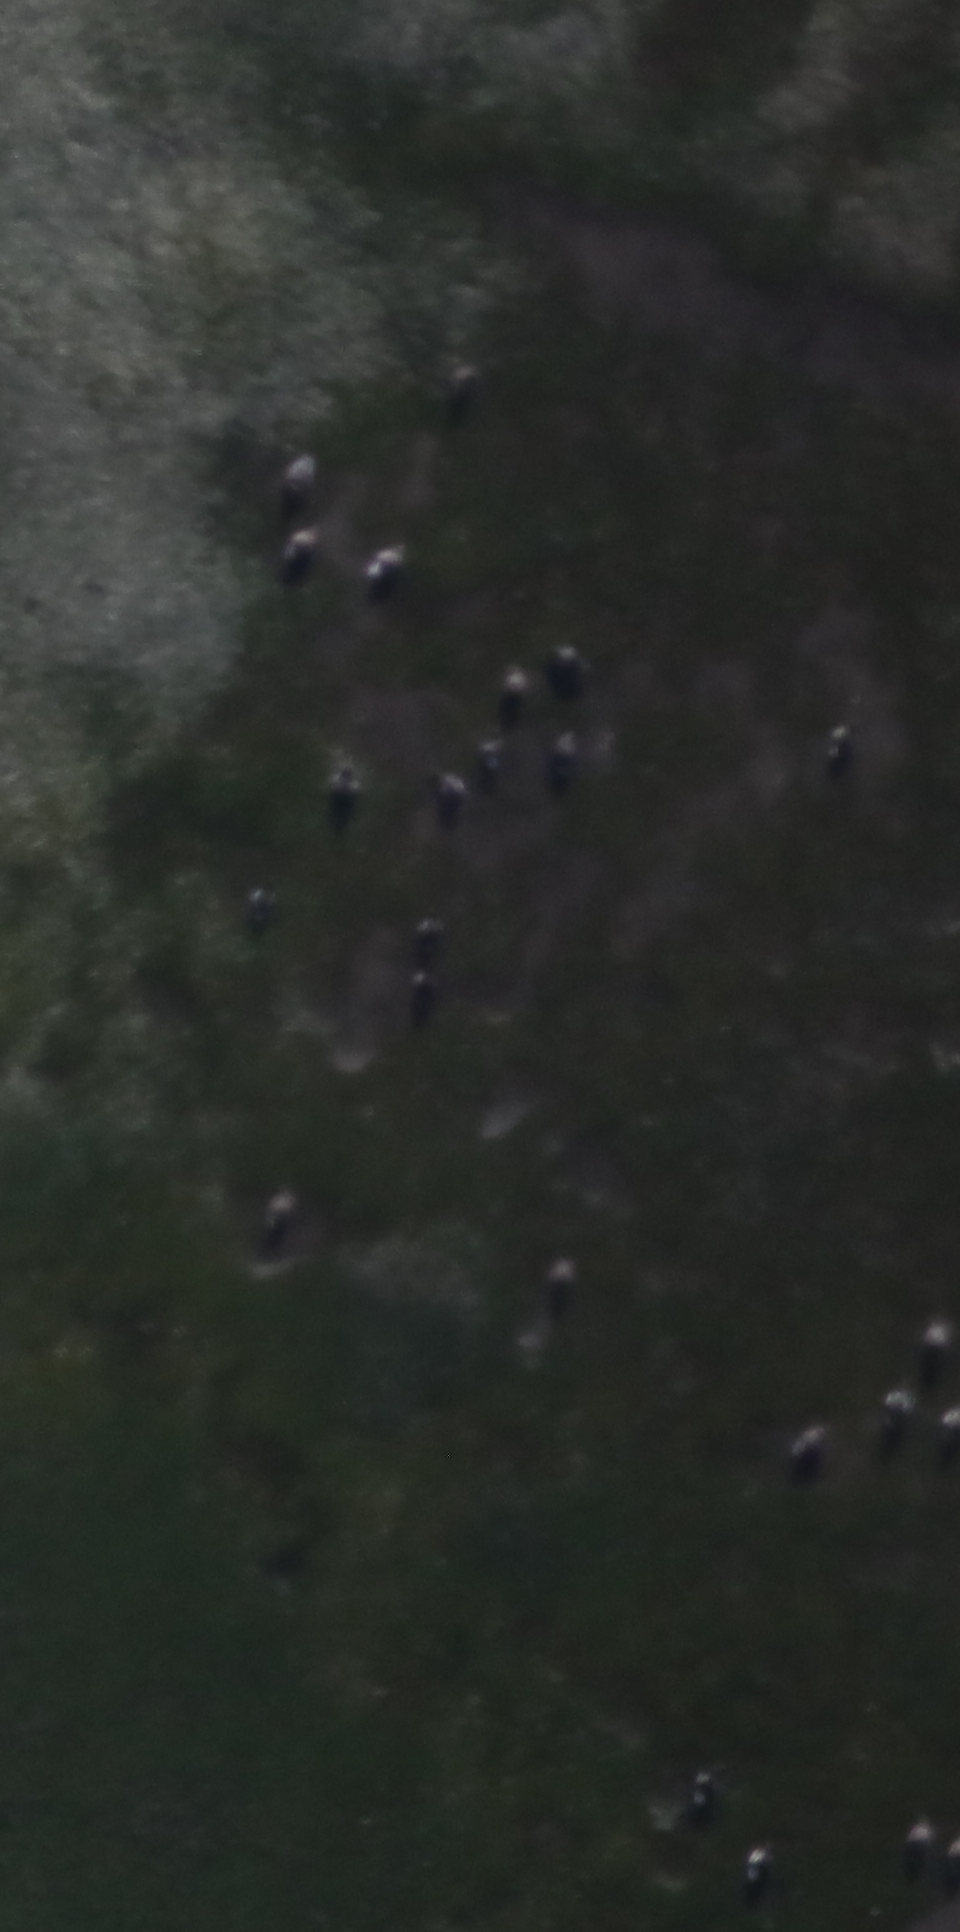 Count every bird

22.